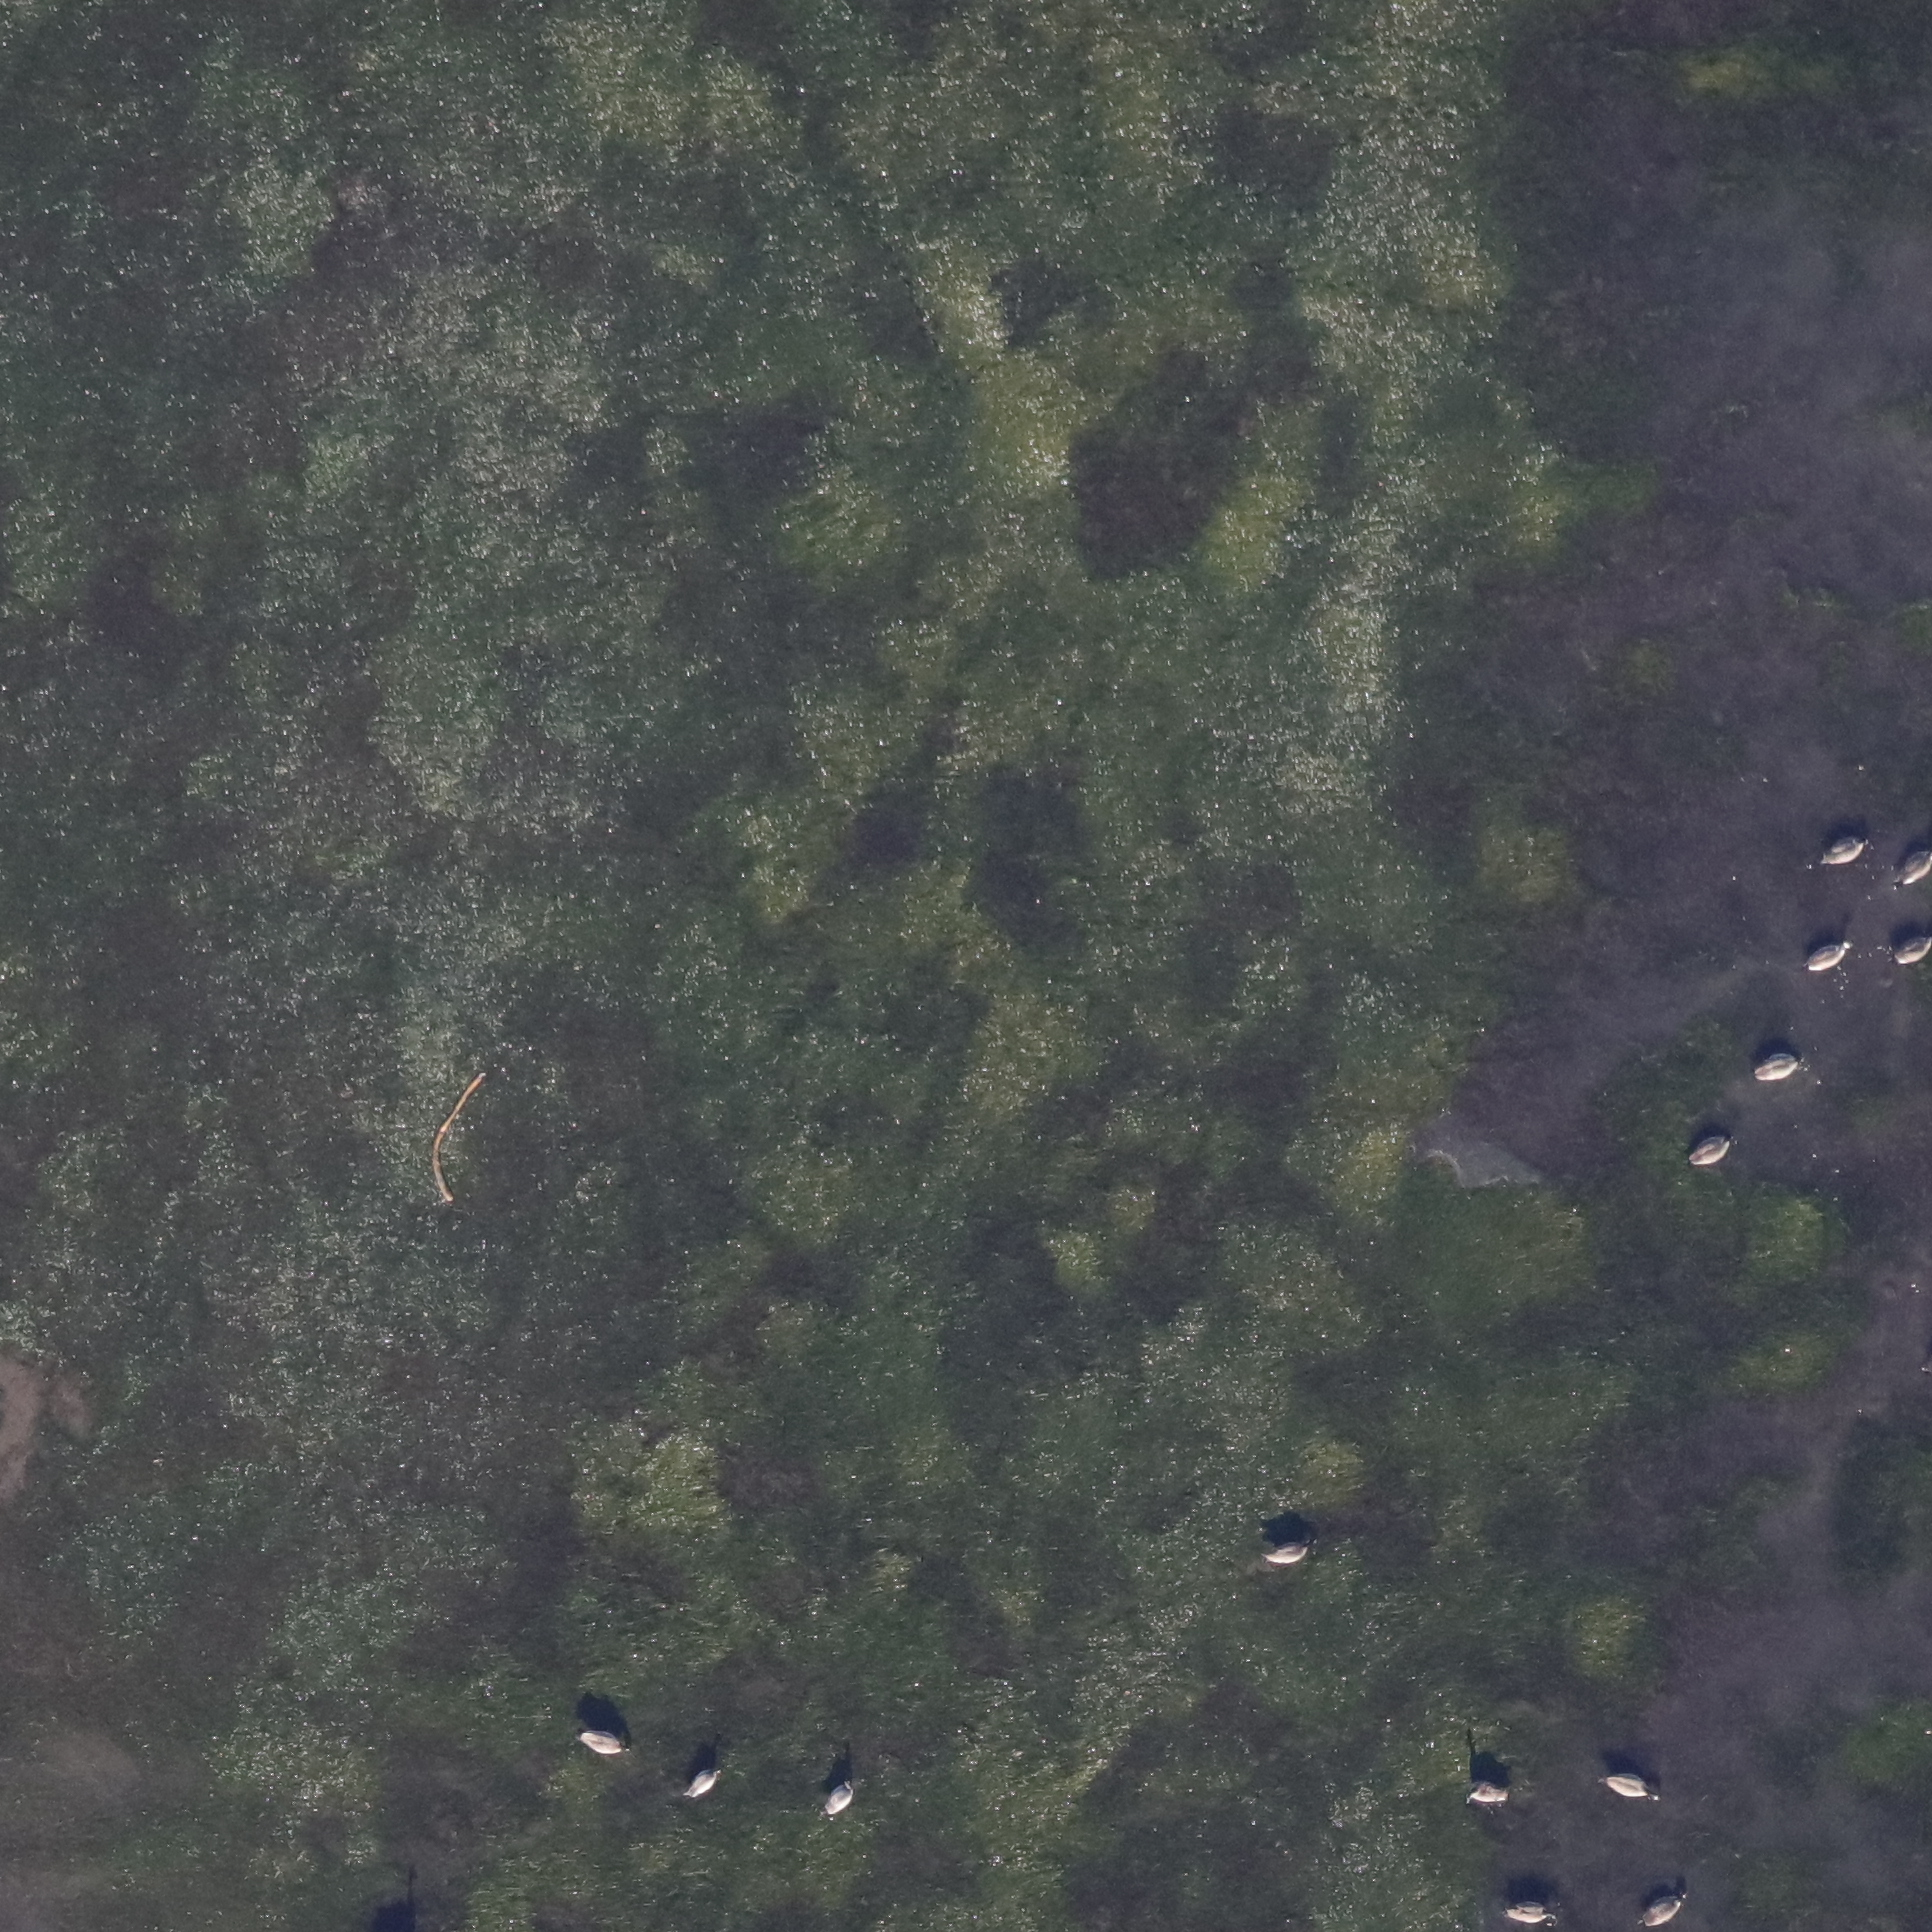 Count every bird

14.